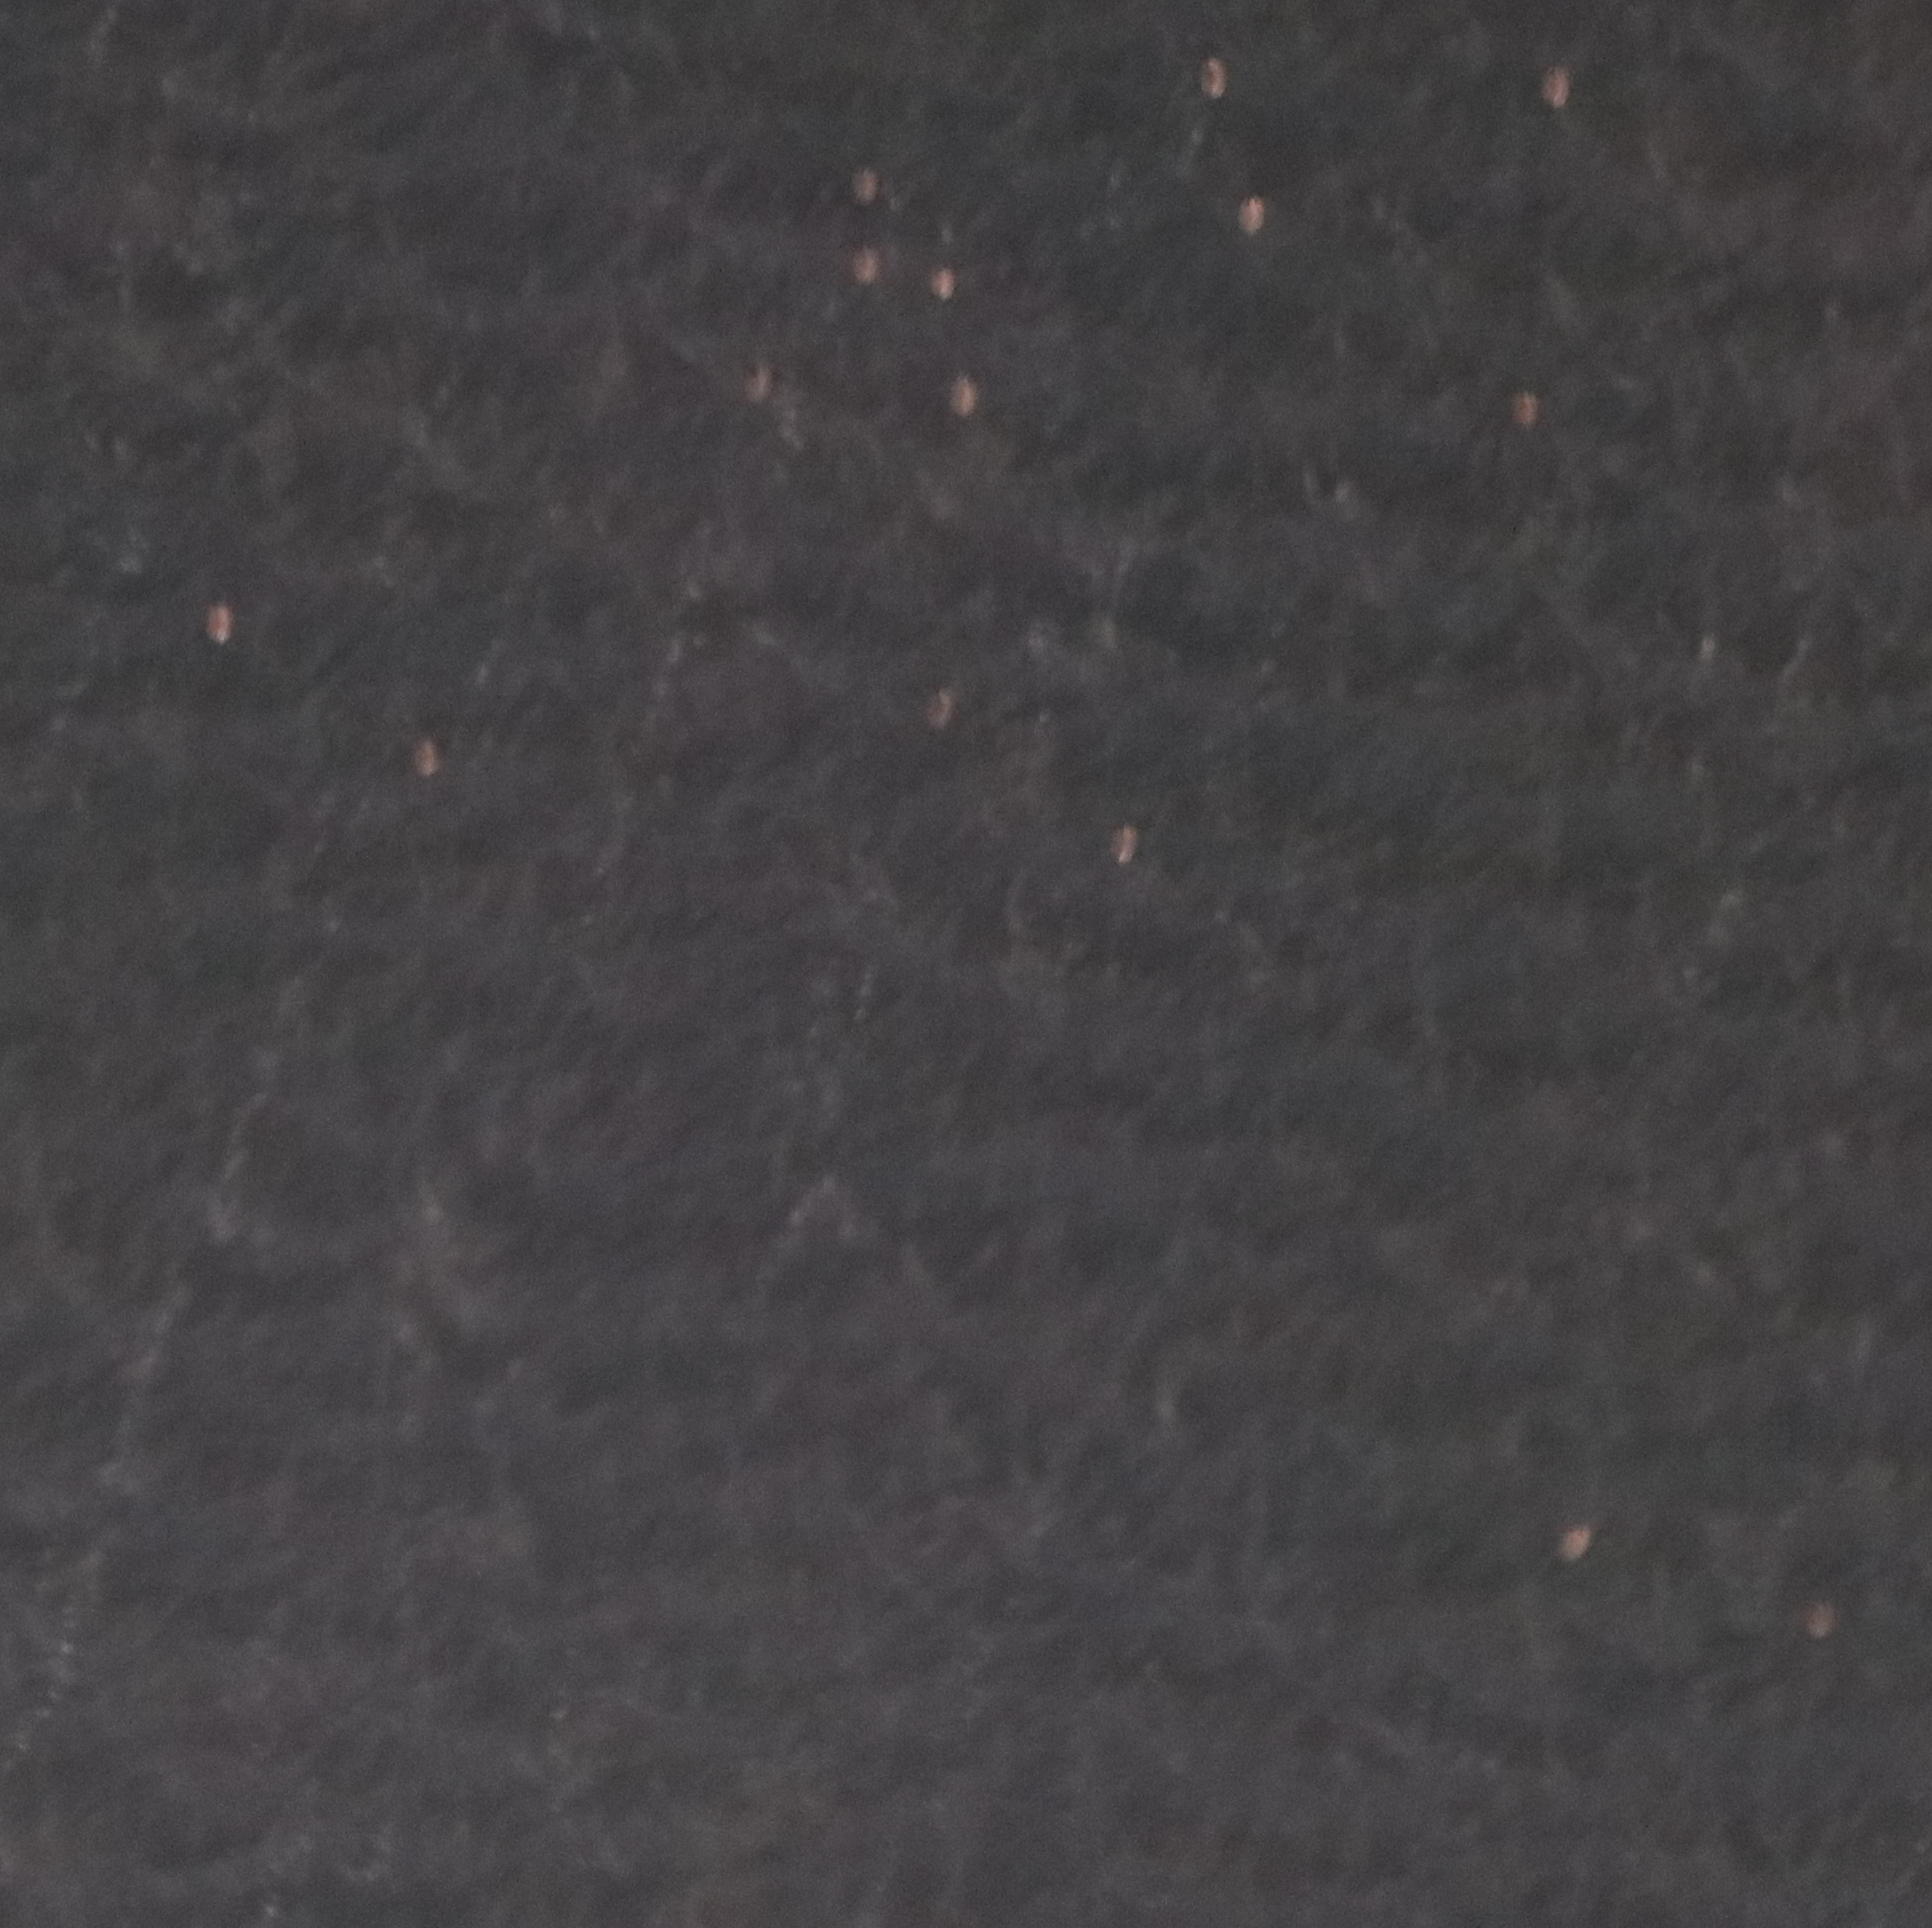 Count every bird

15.